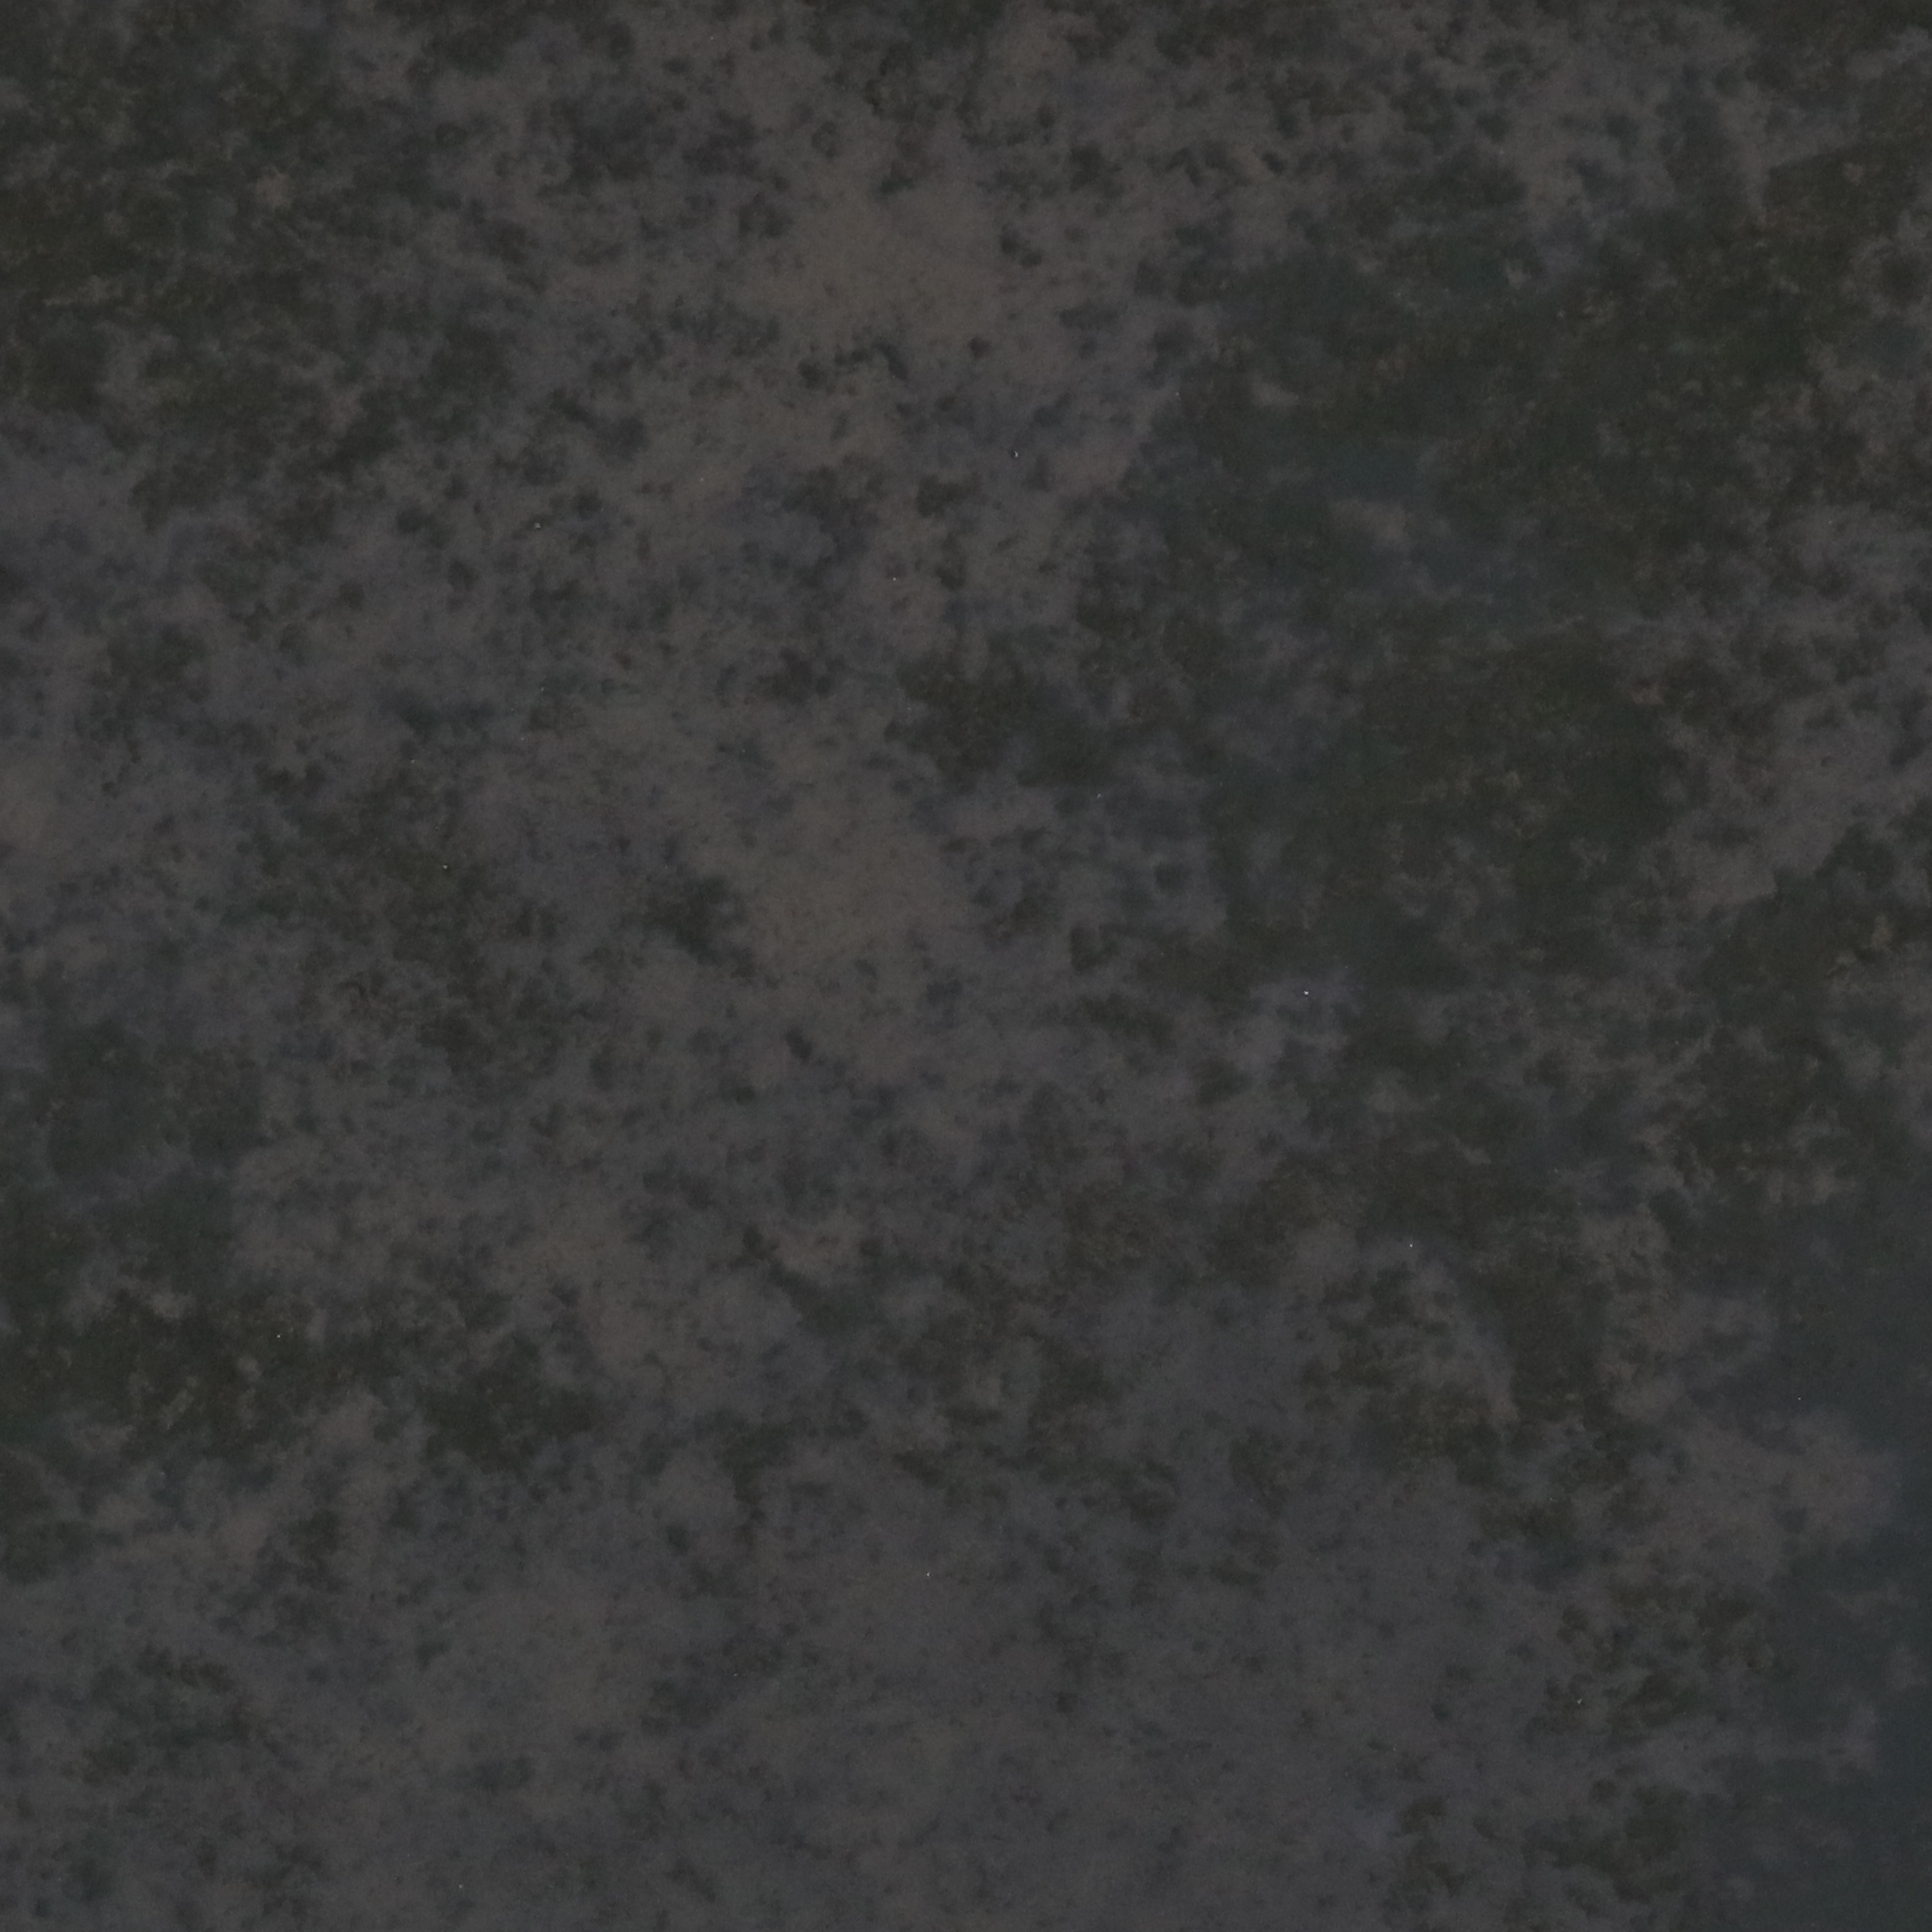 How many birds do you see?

0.